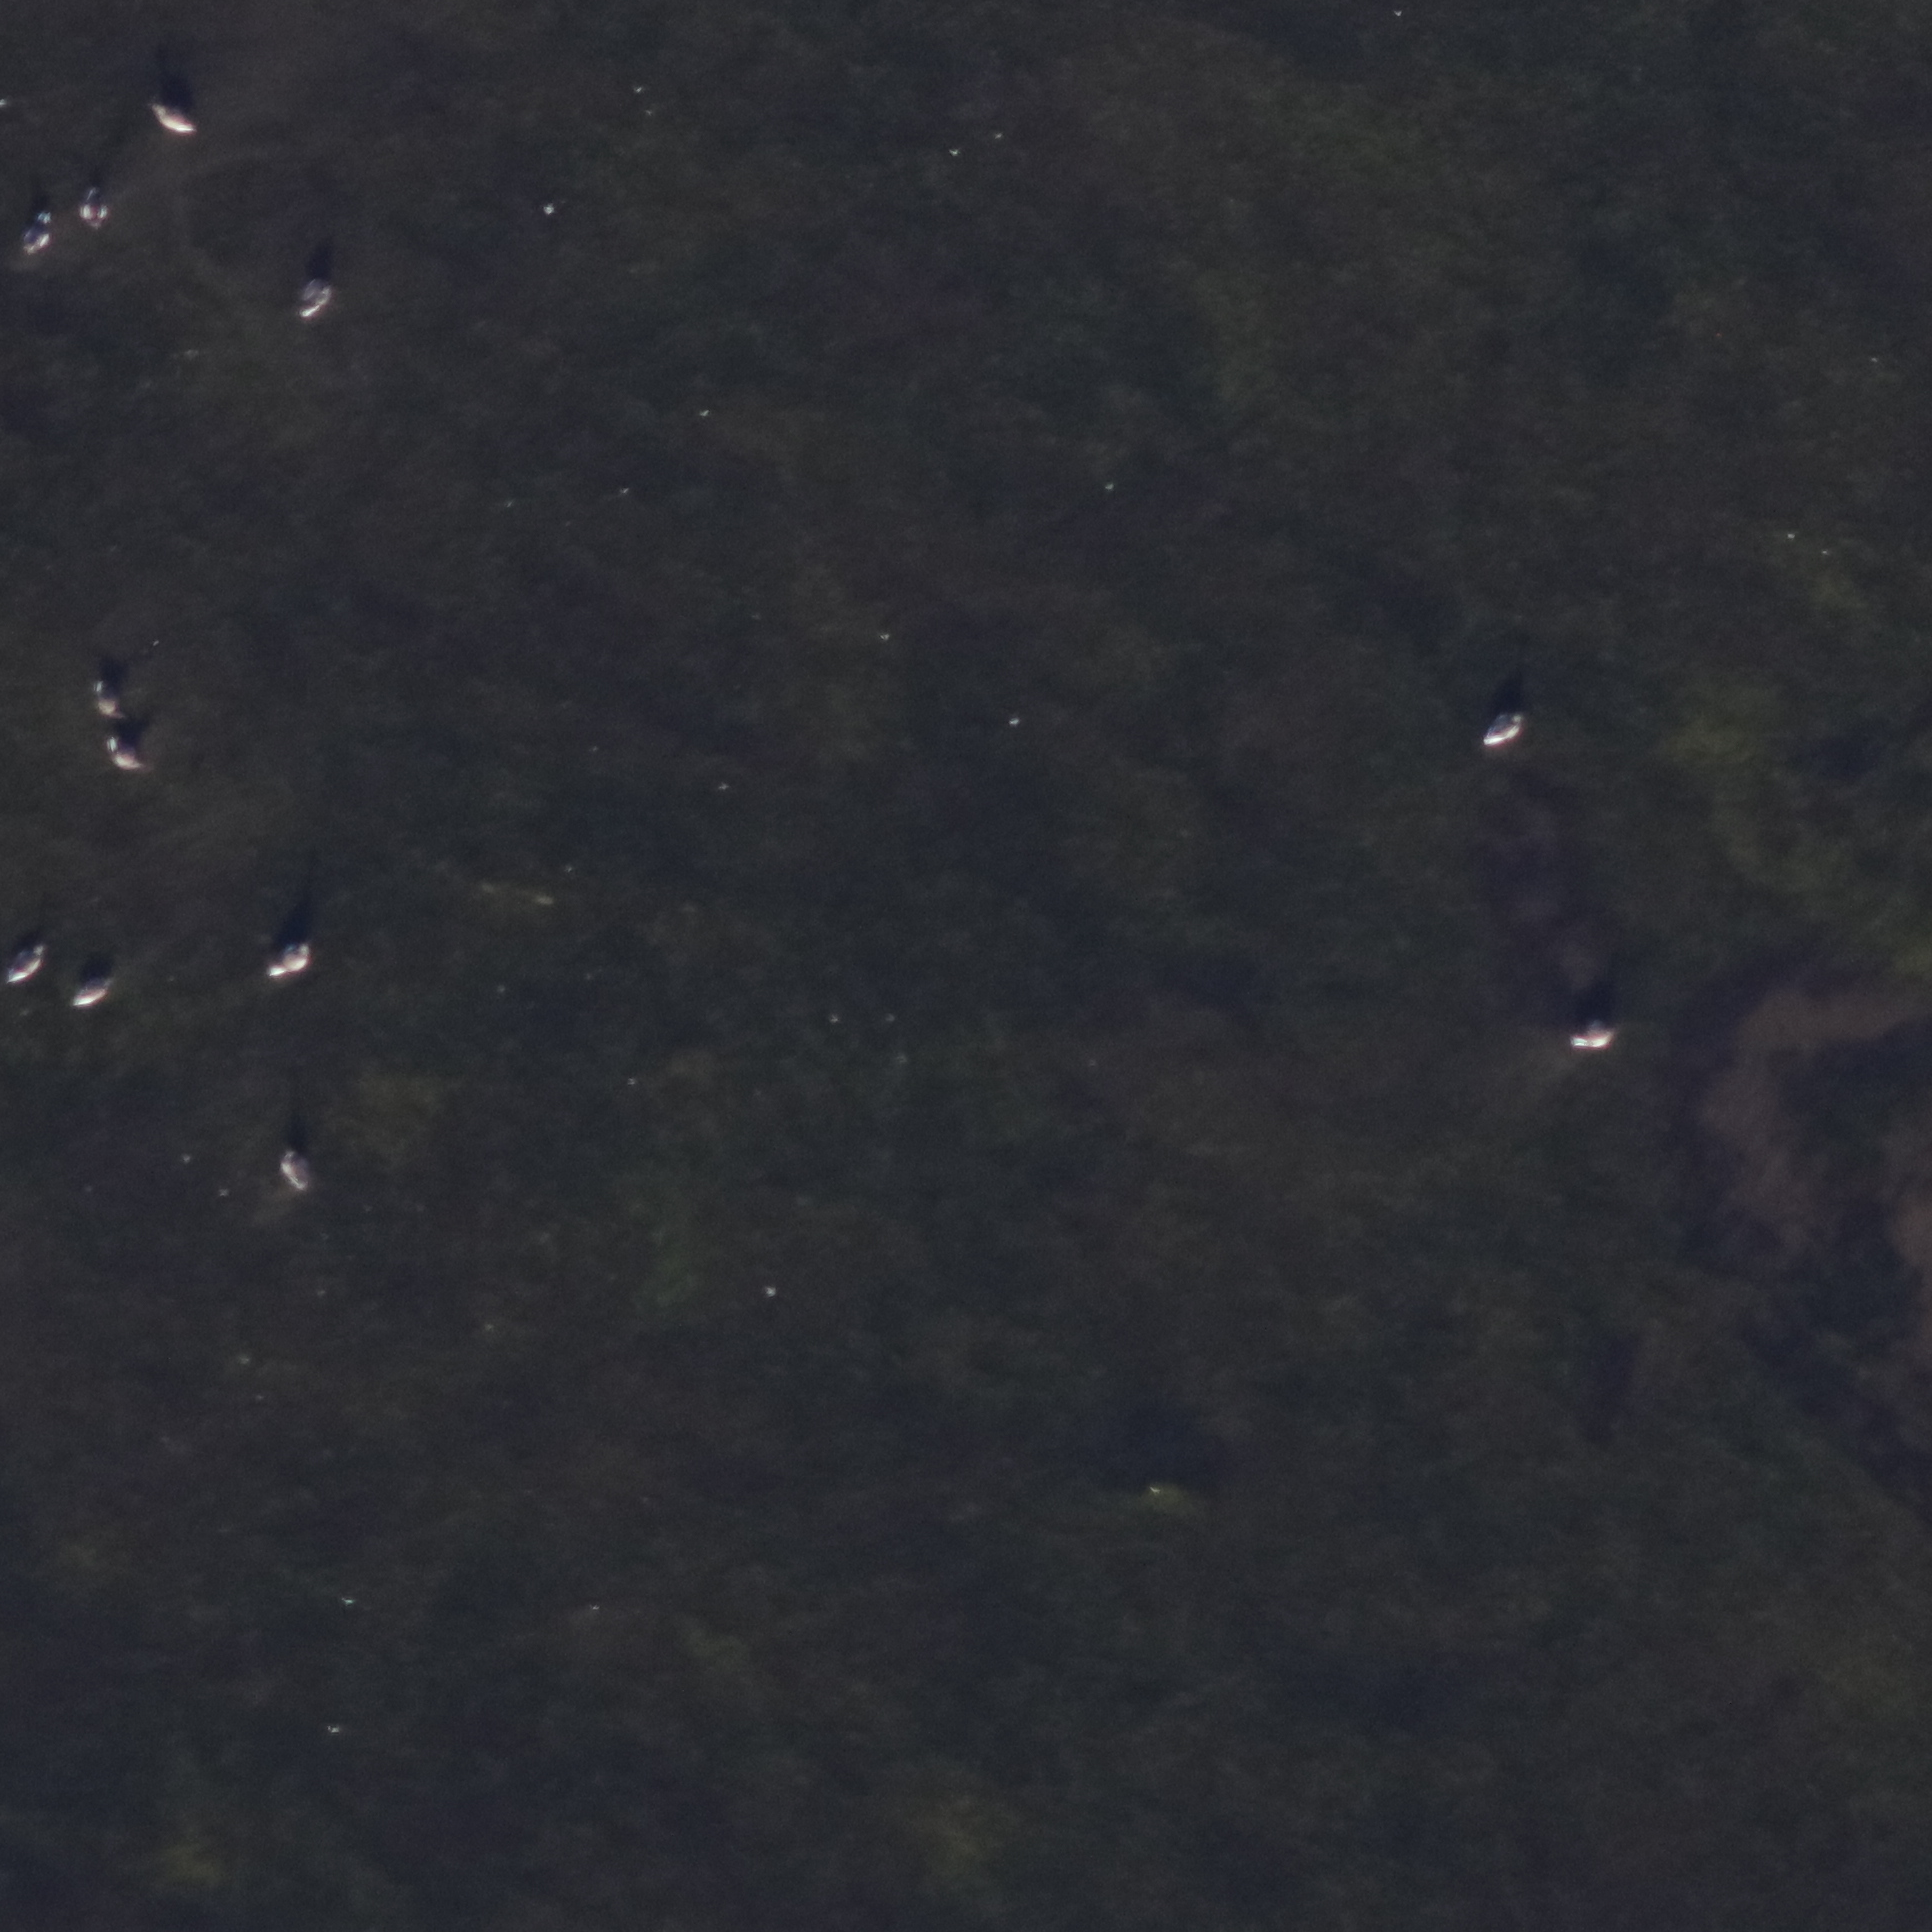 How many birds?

12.